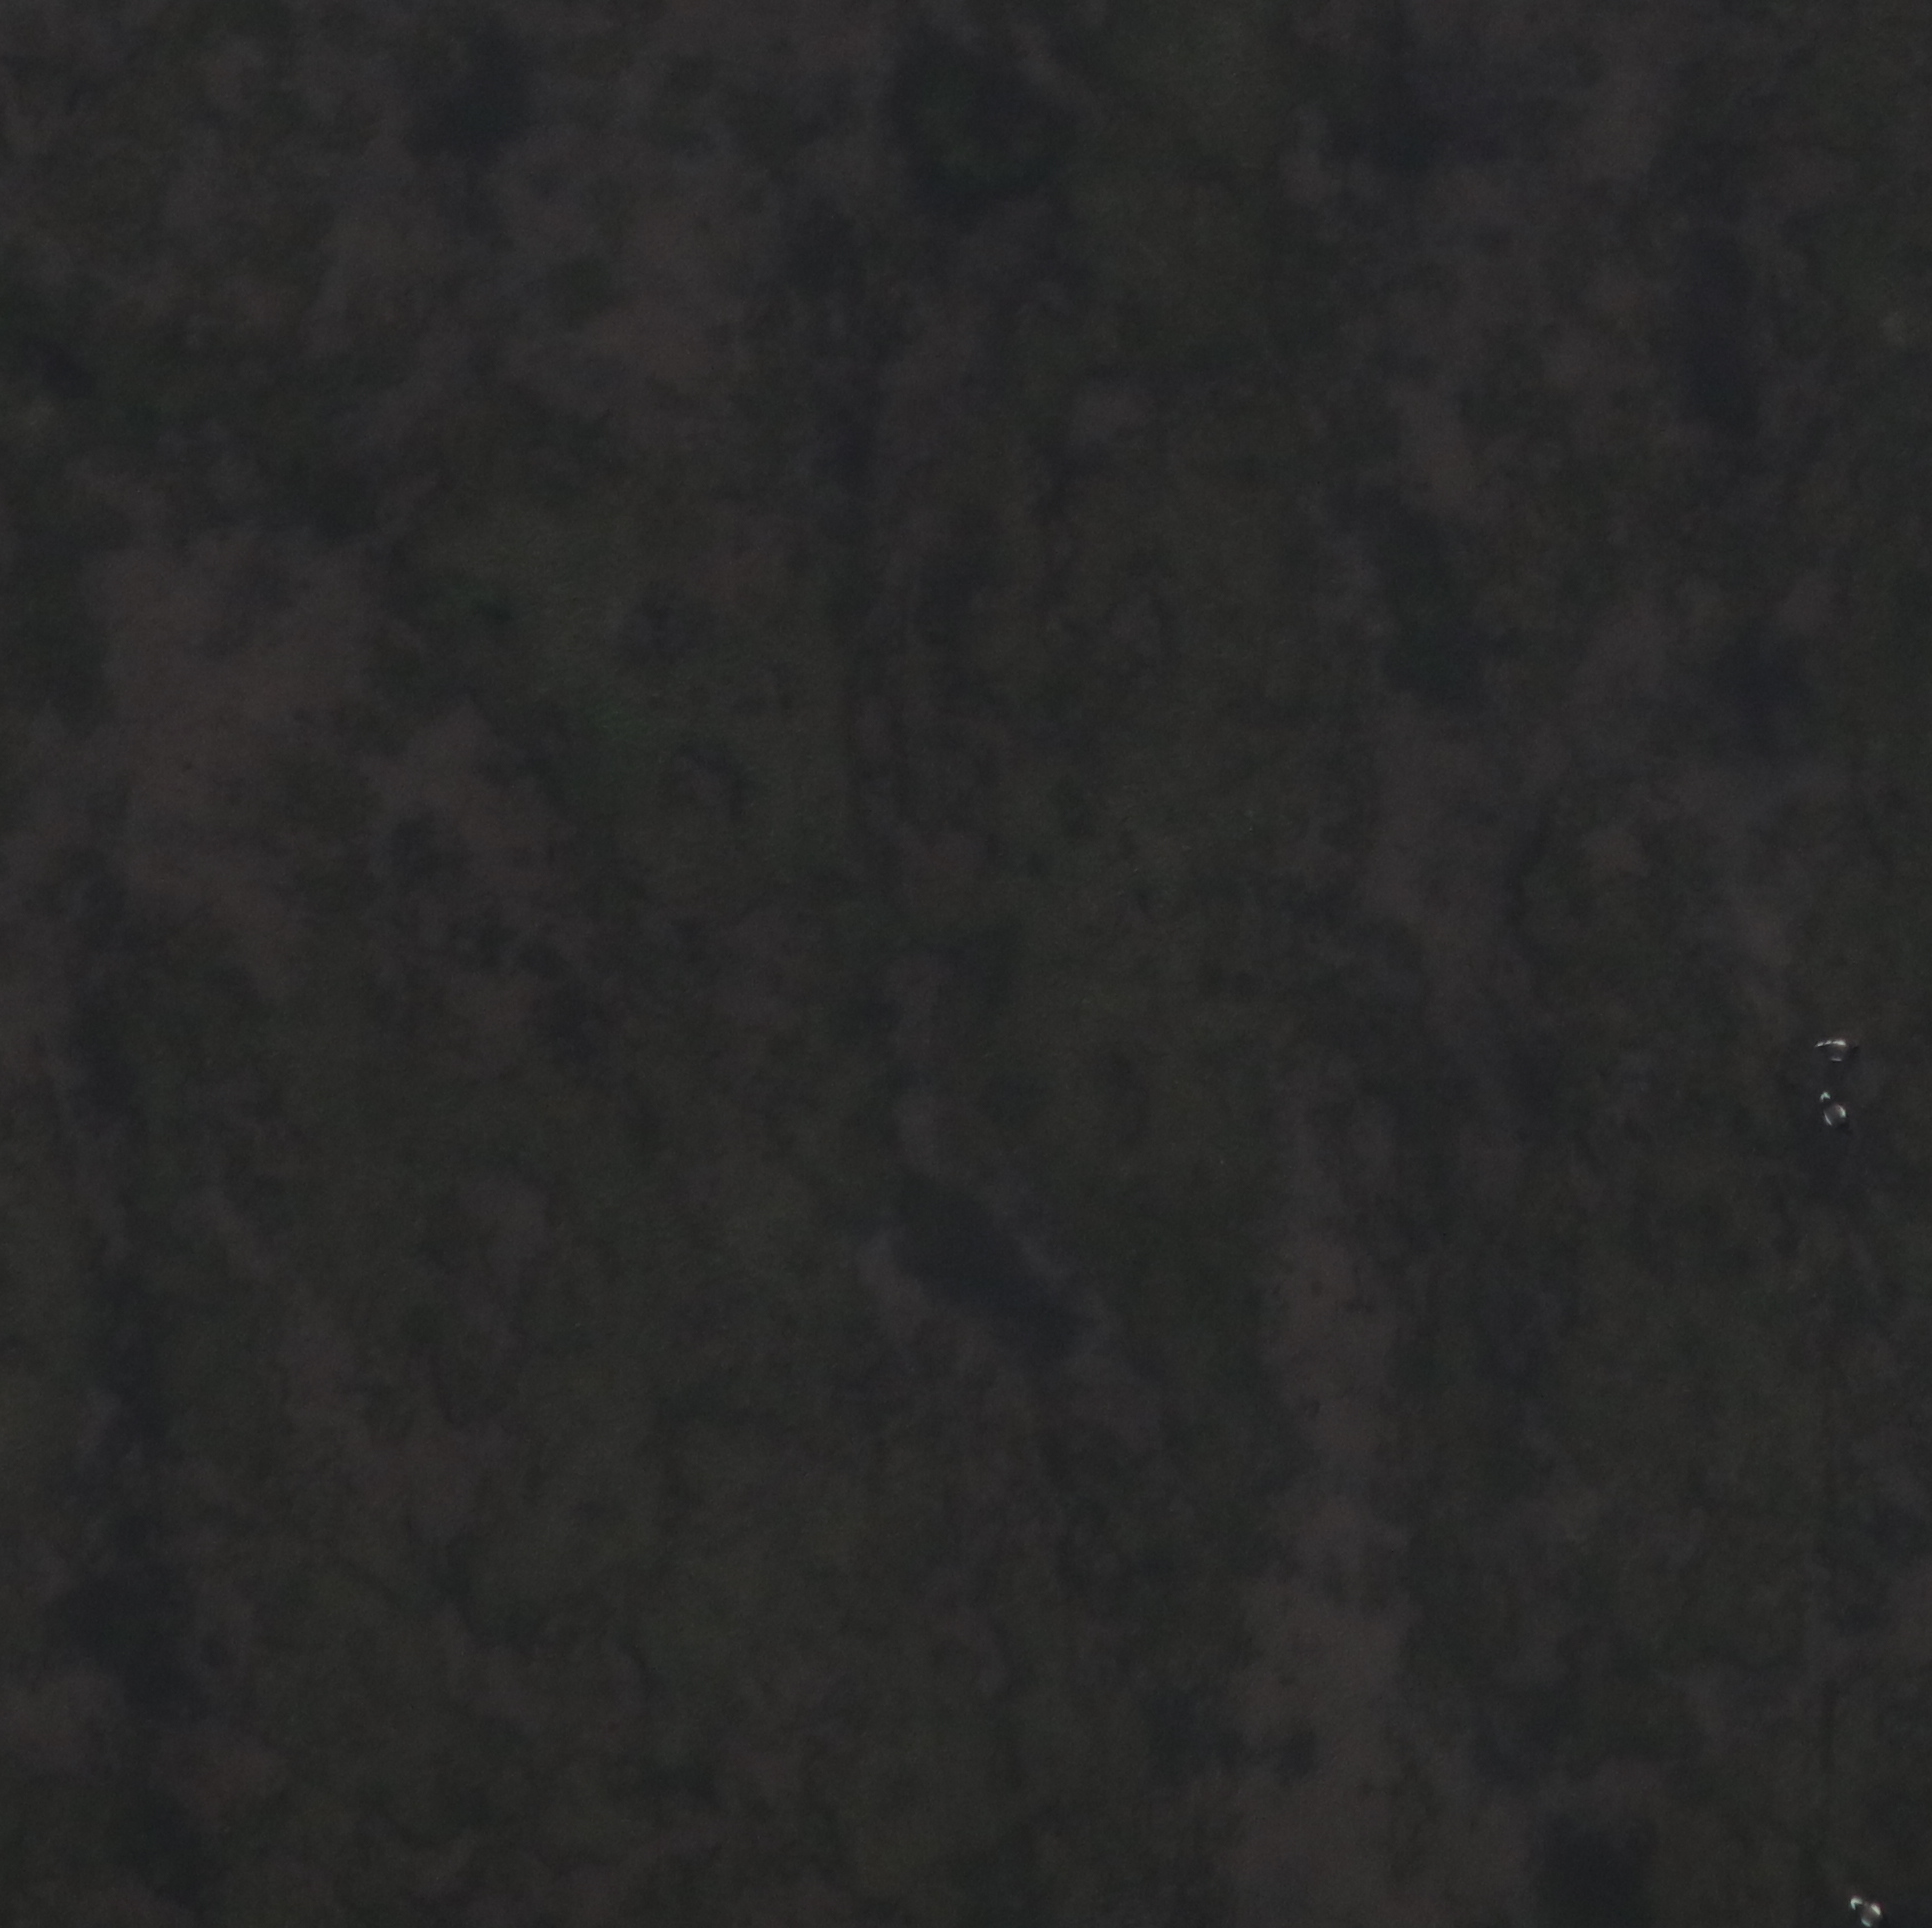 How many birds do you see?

3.